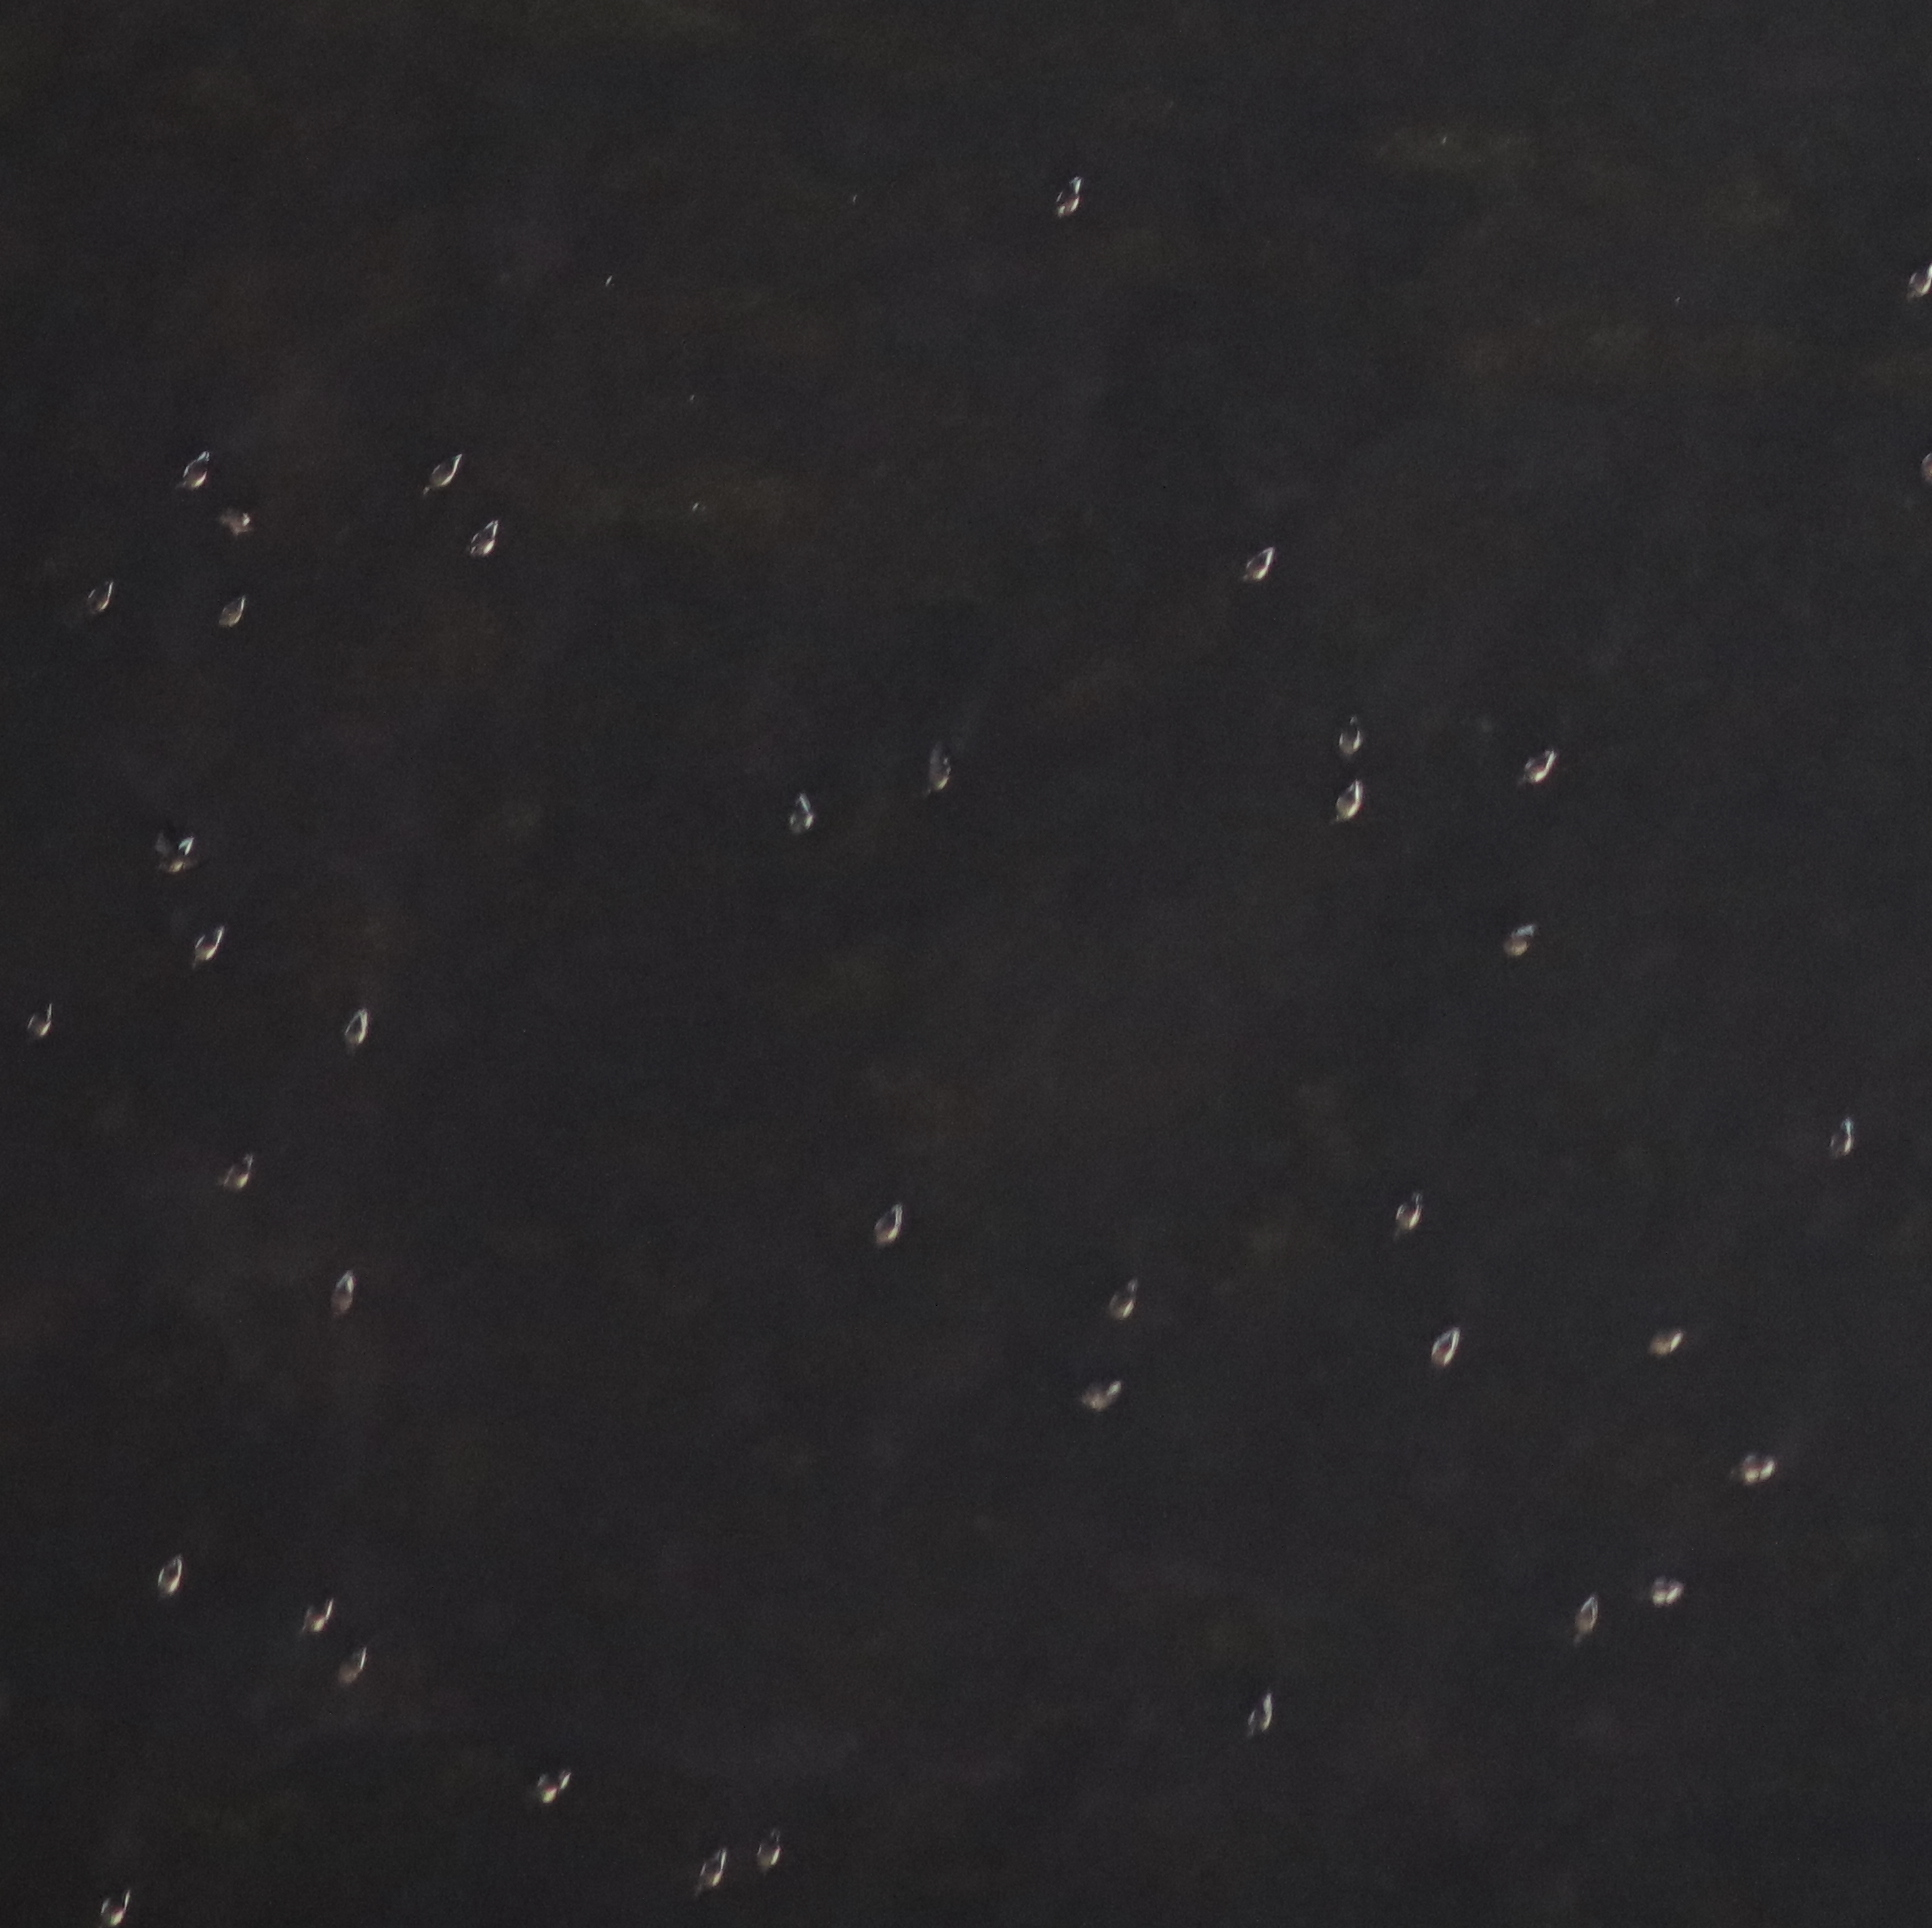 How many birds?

39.